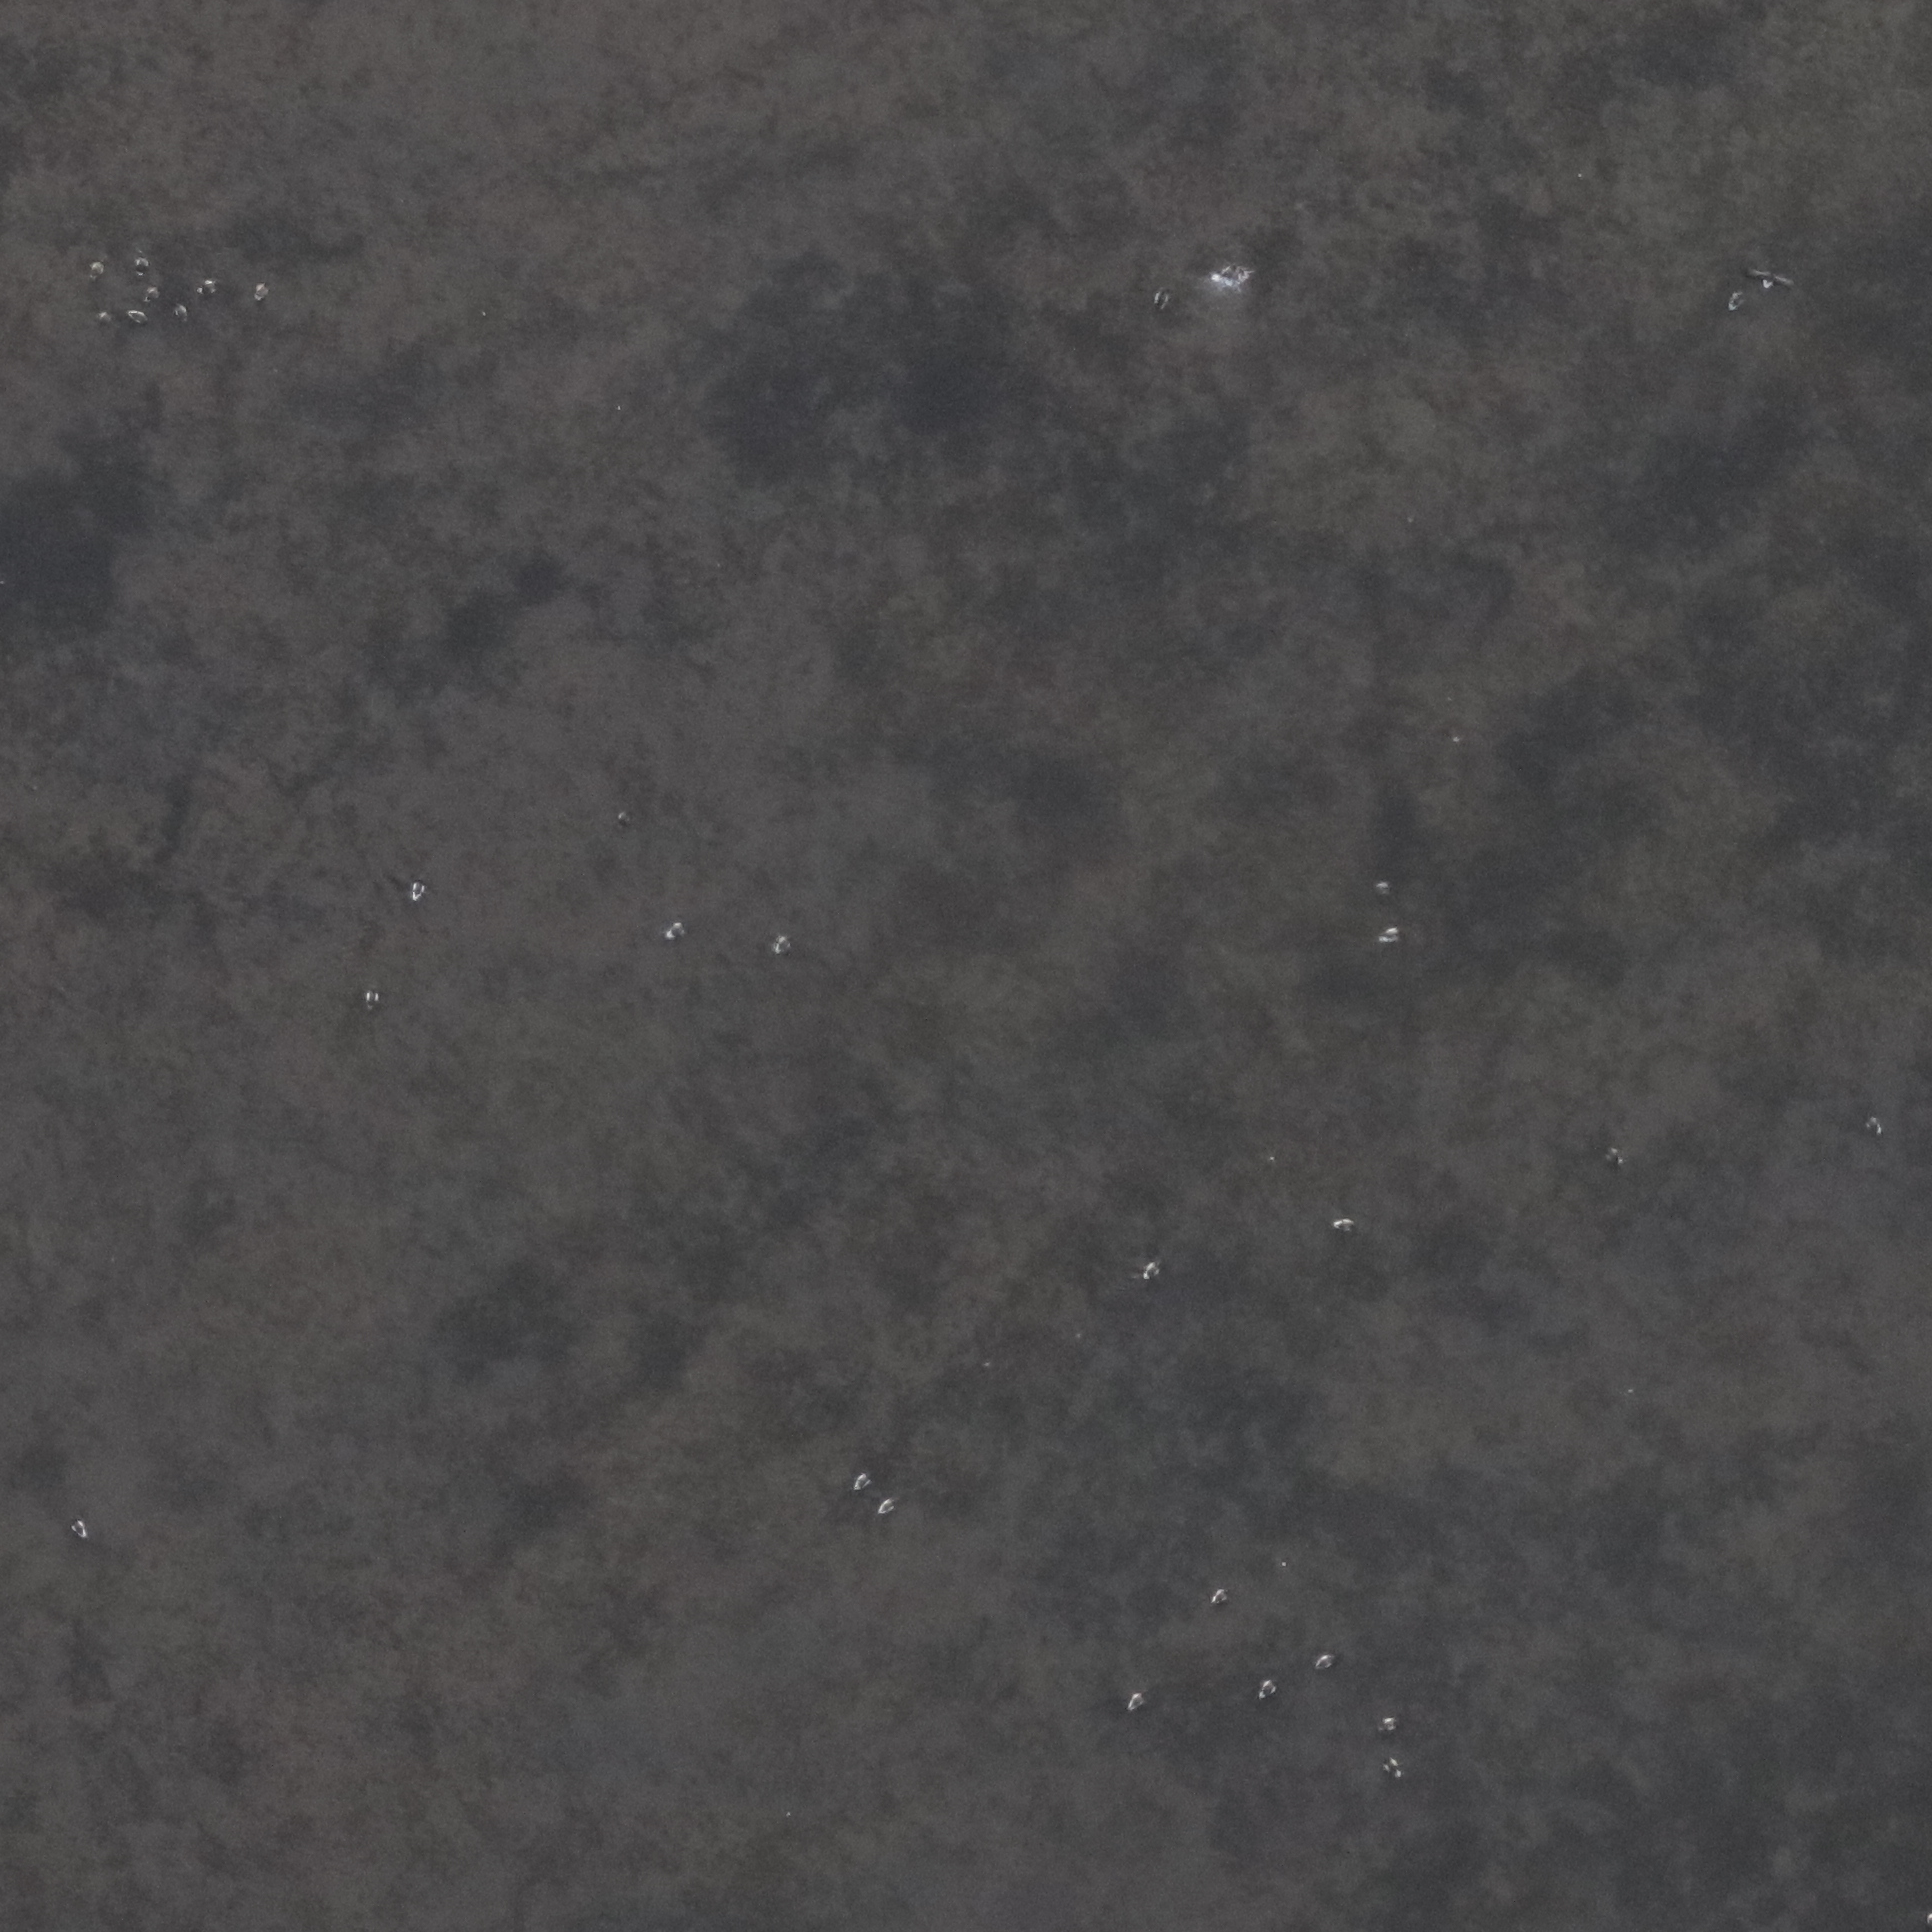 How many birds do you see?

32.